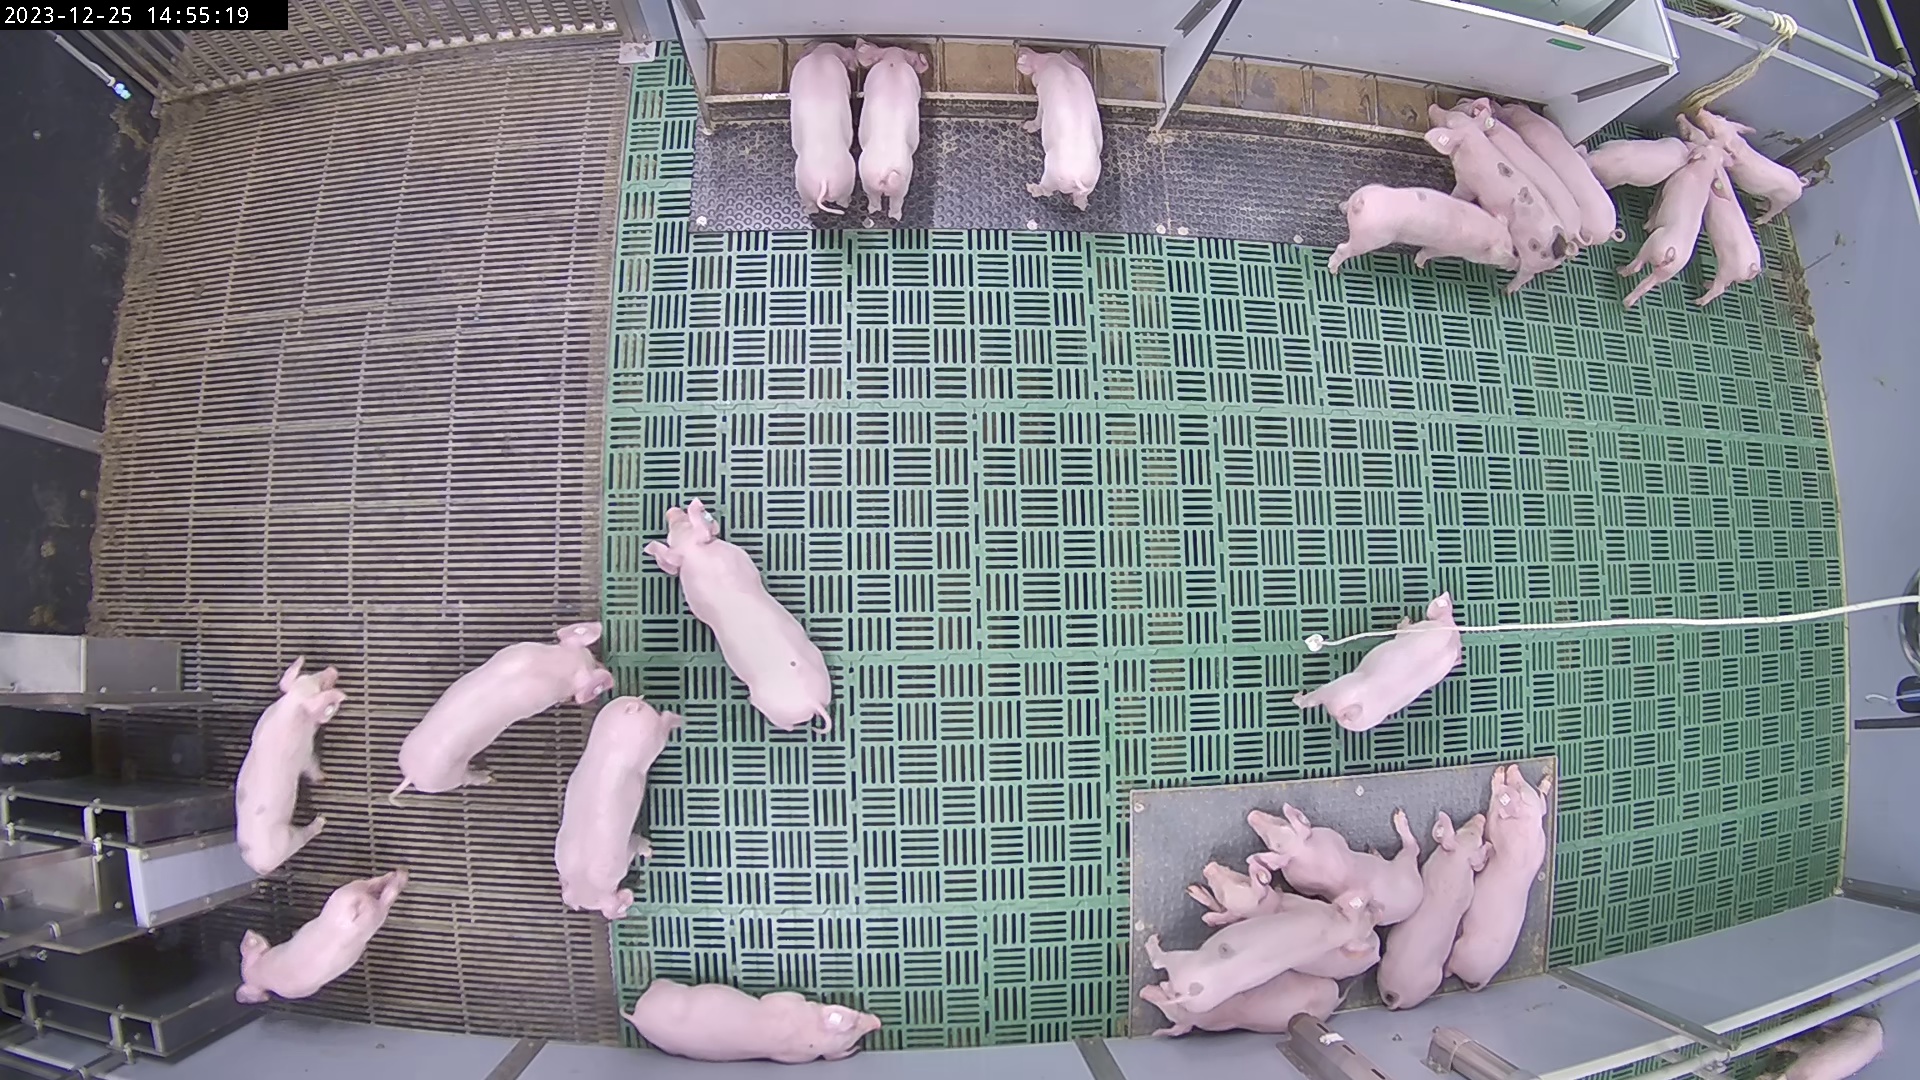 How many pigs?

25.